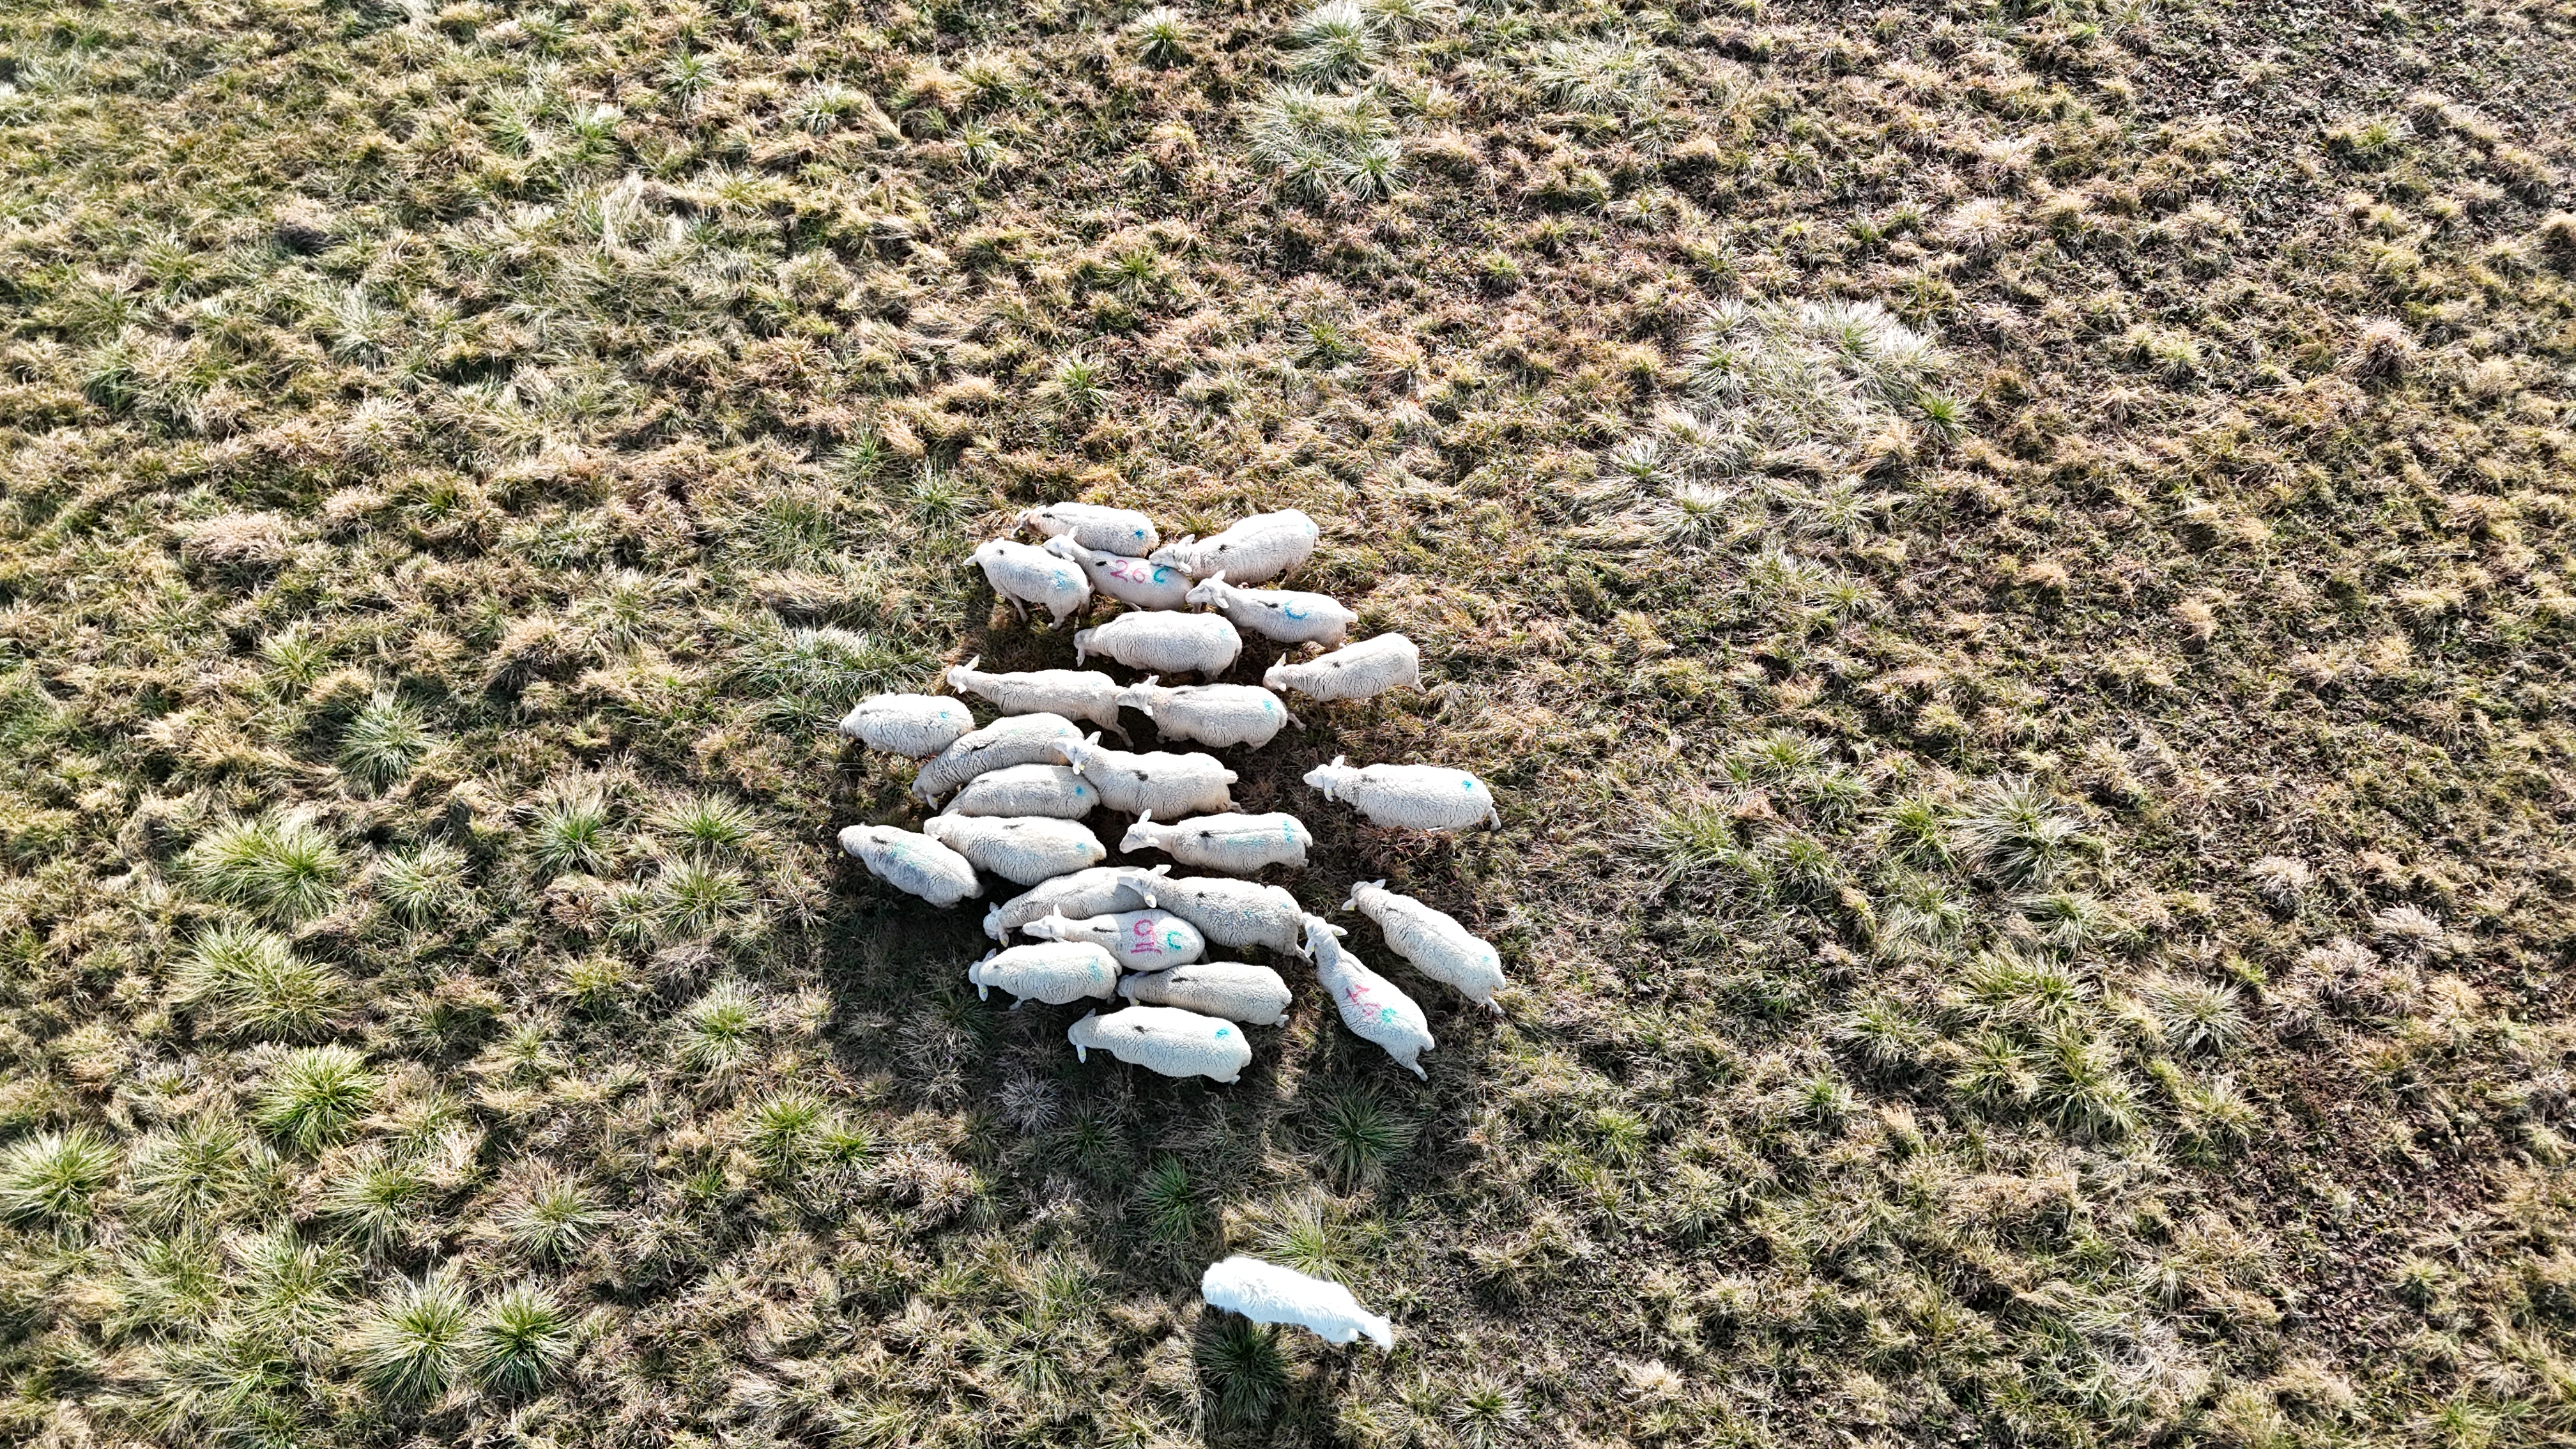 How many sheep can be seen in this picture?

25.